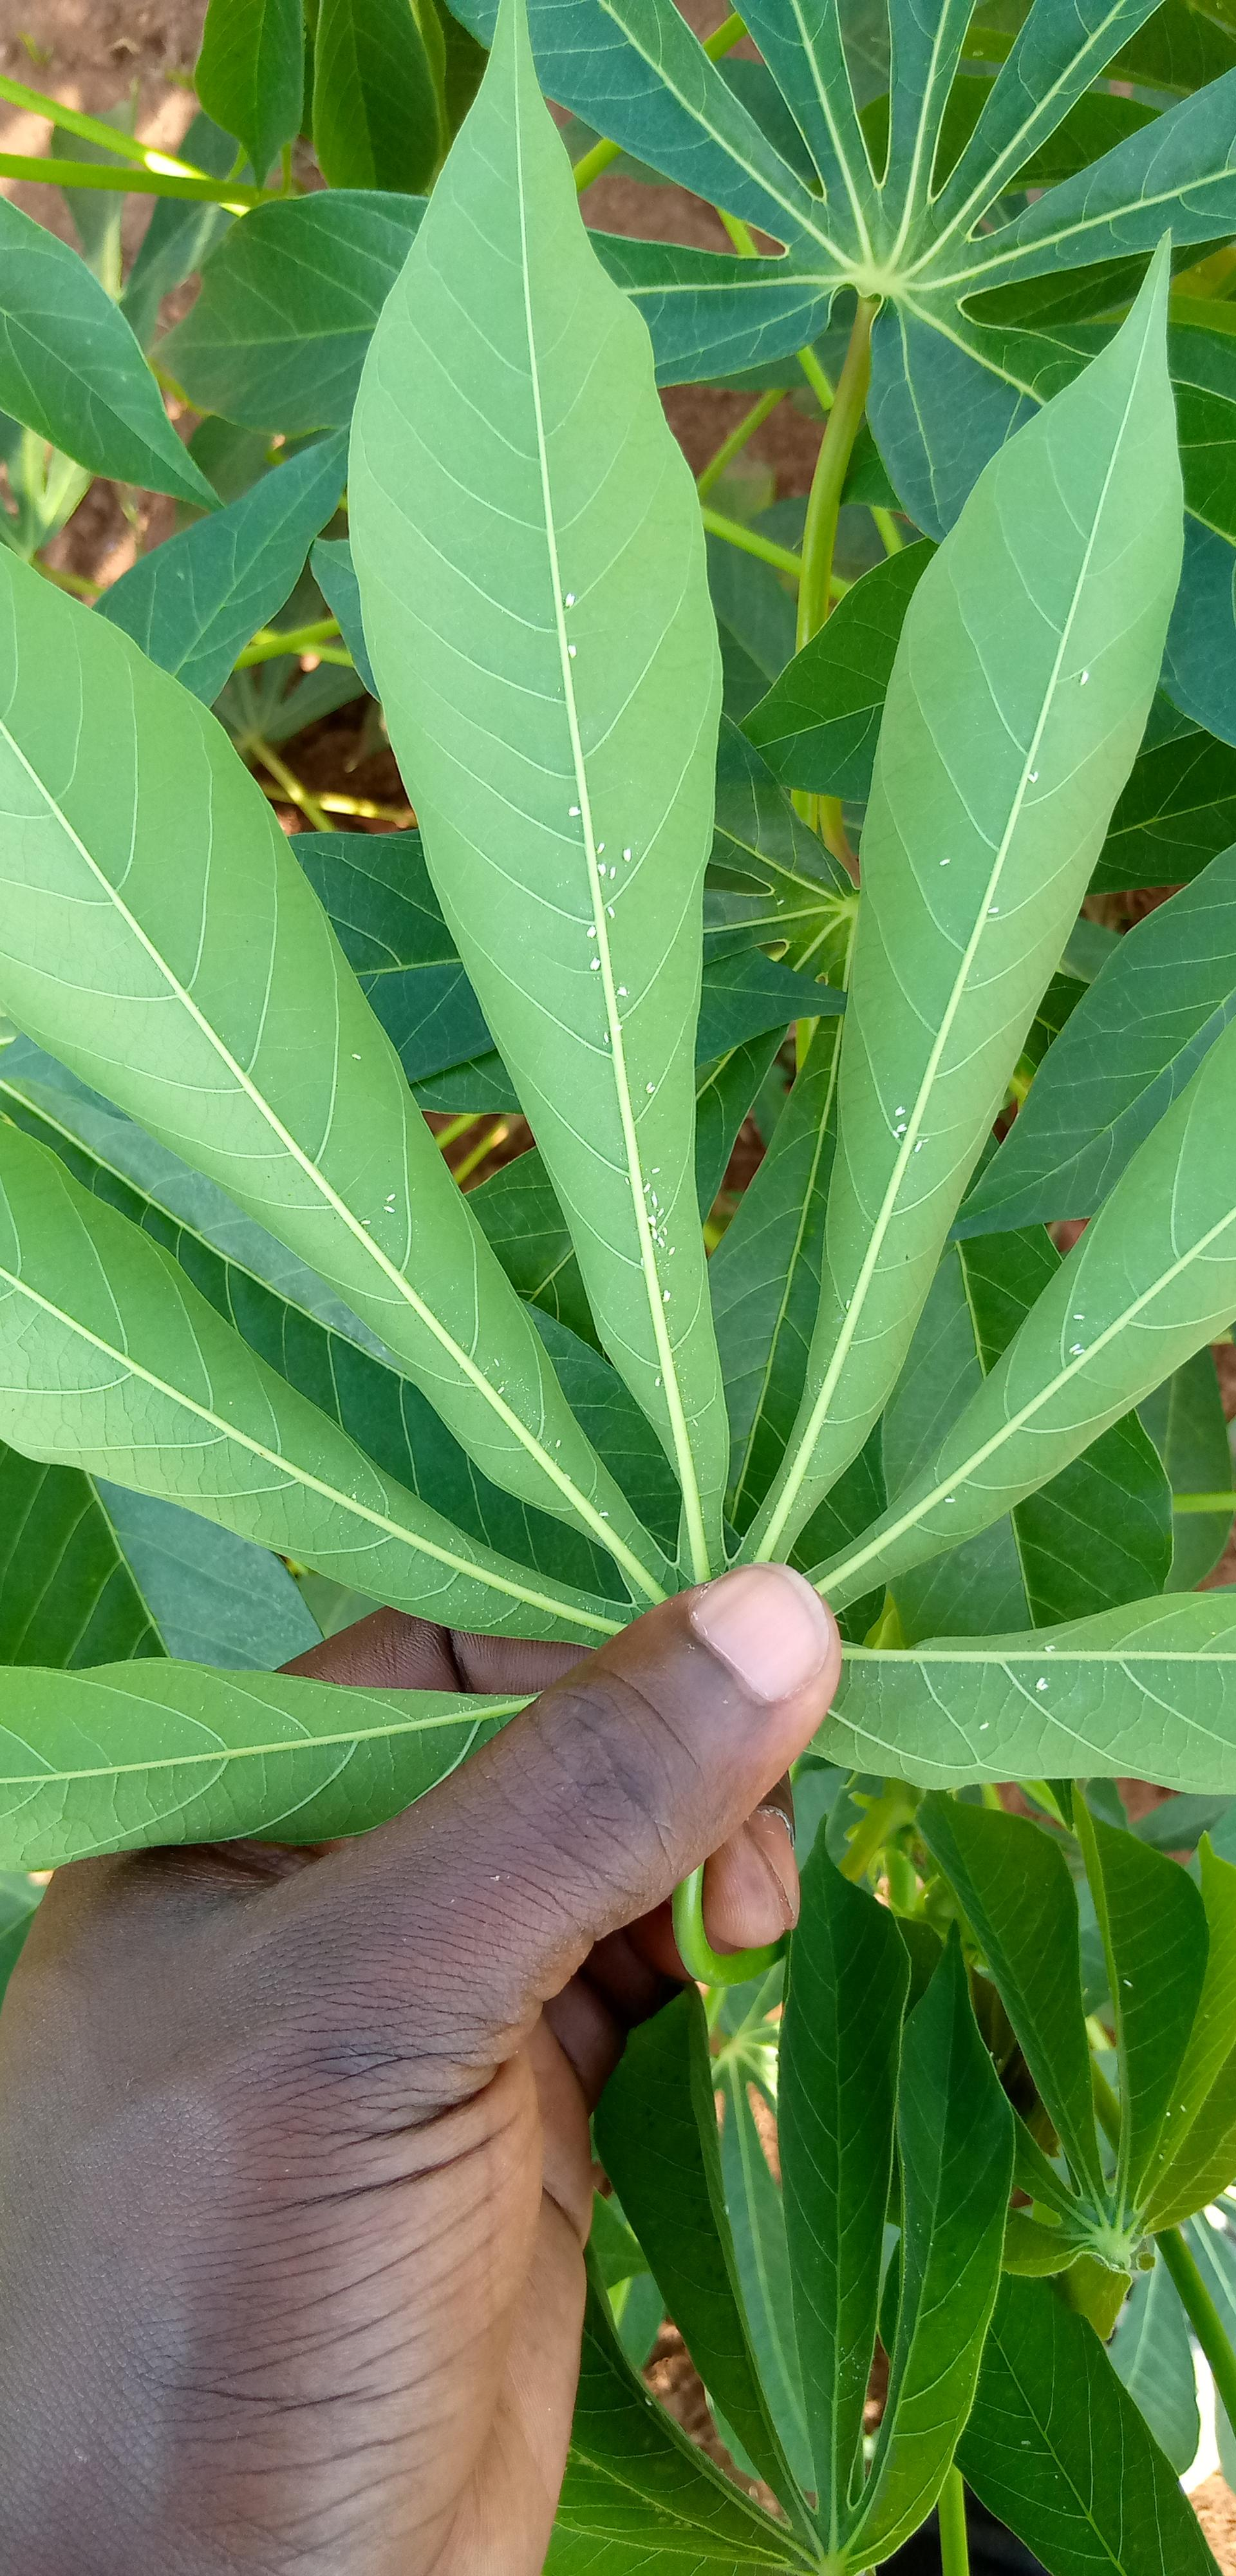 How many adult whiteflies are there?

57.